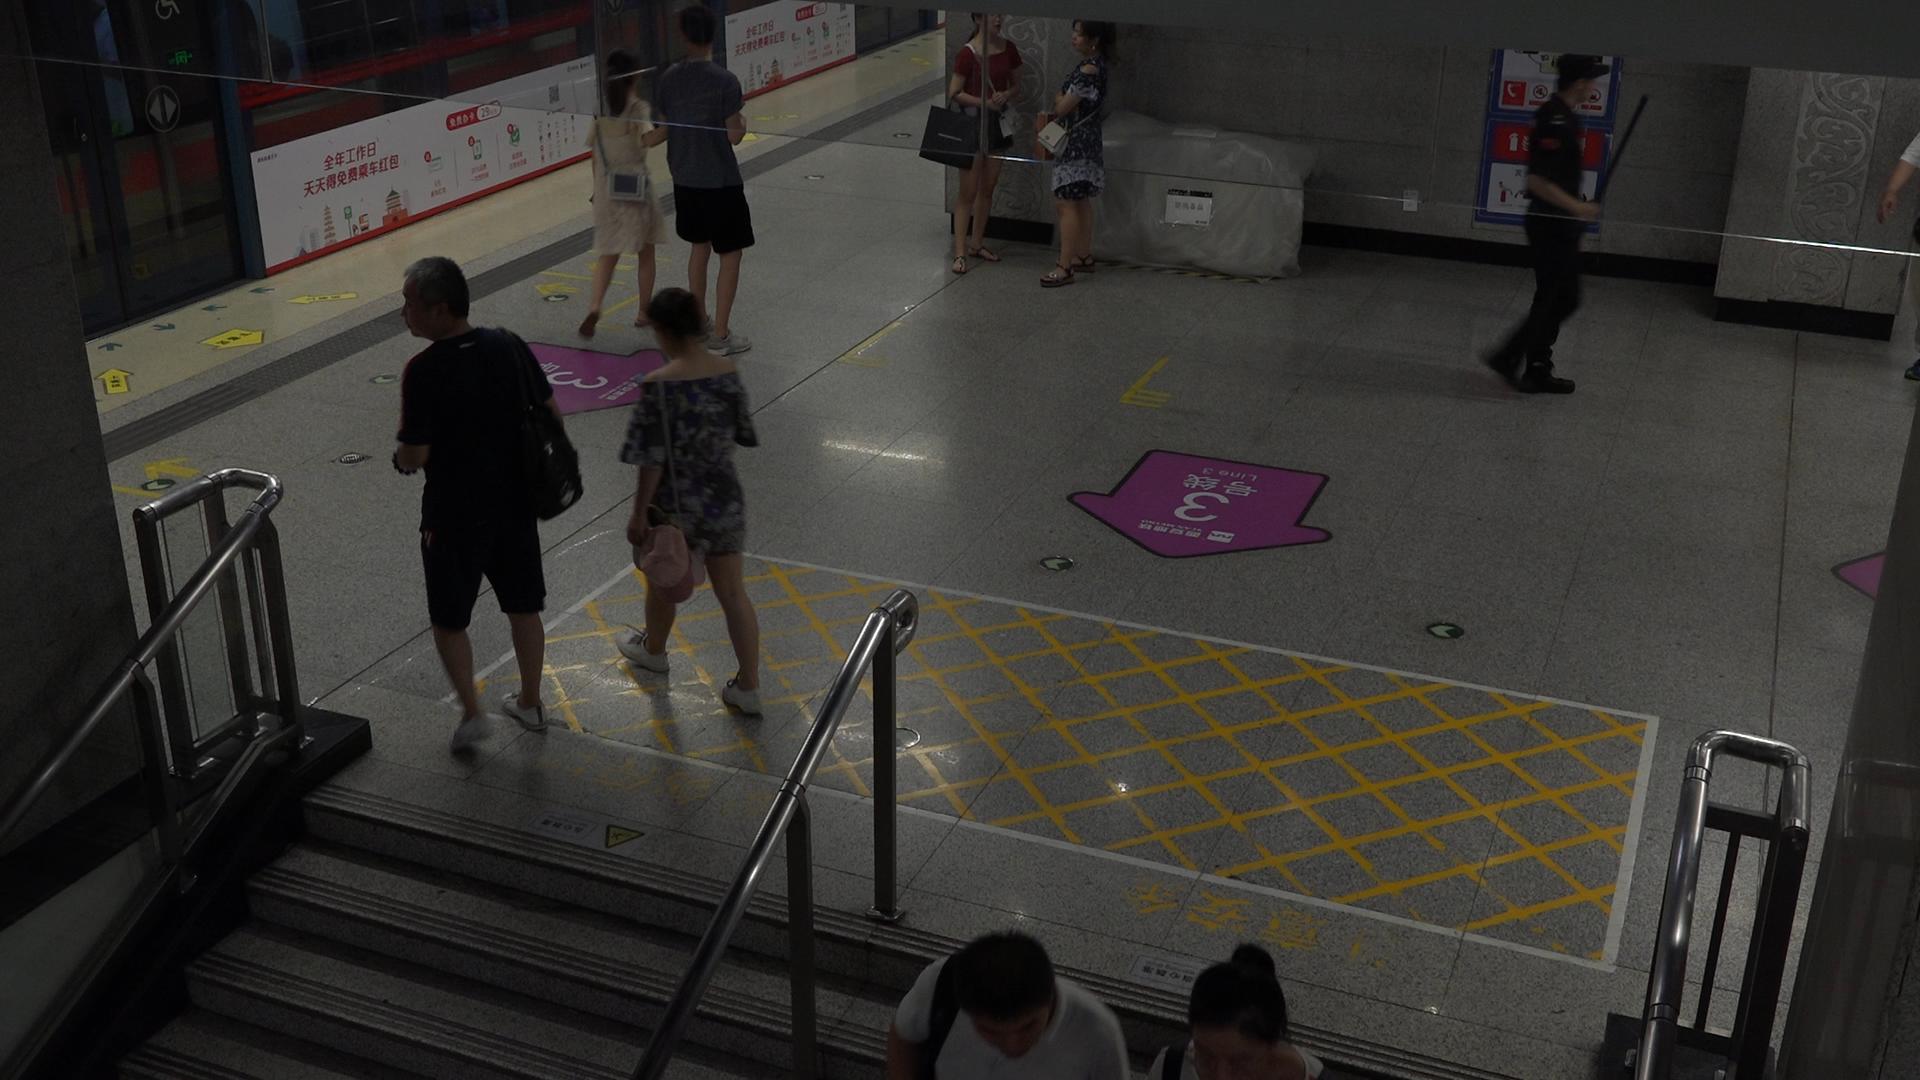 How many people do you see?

9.